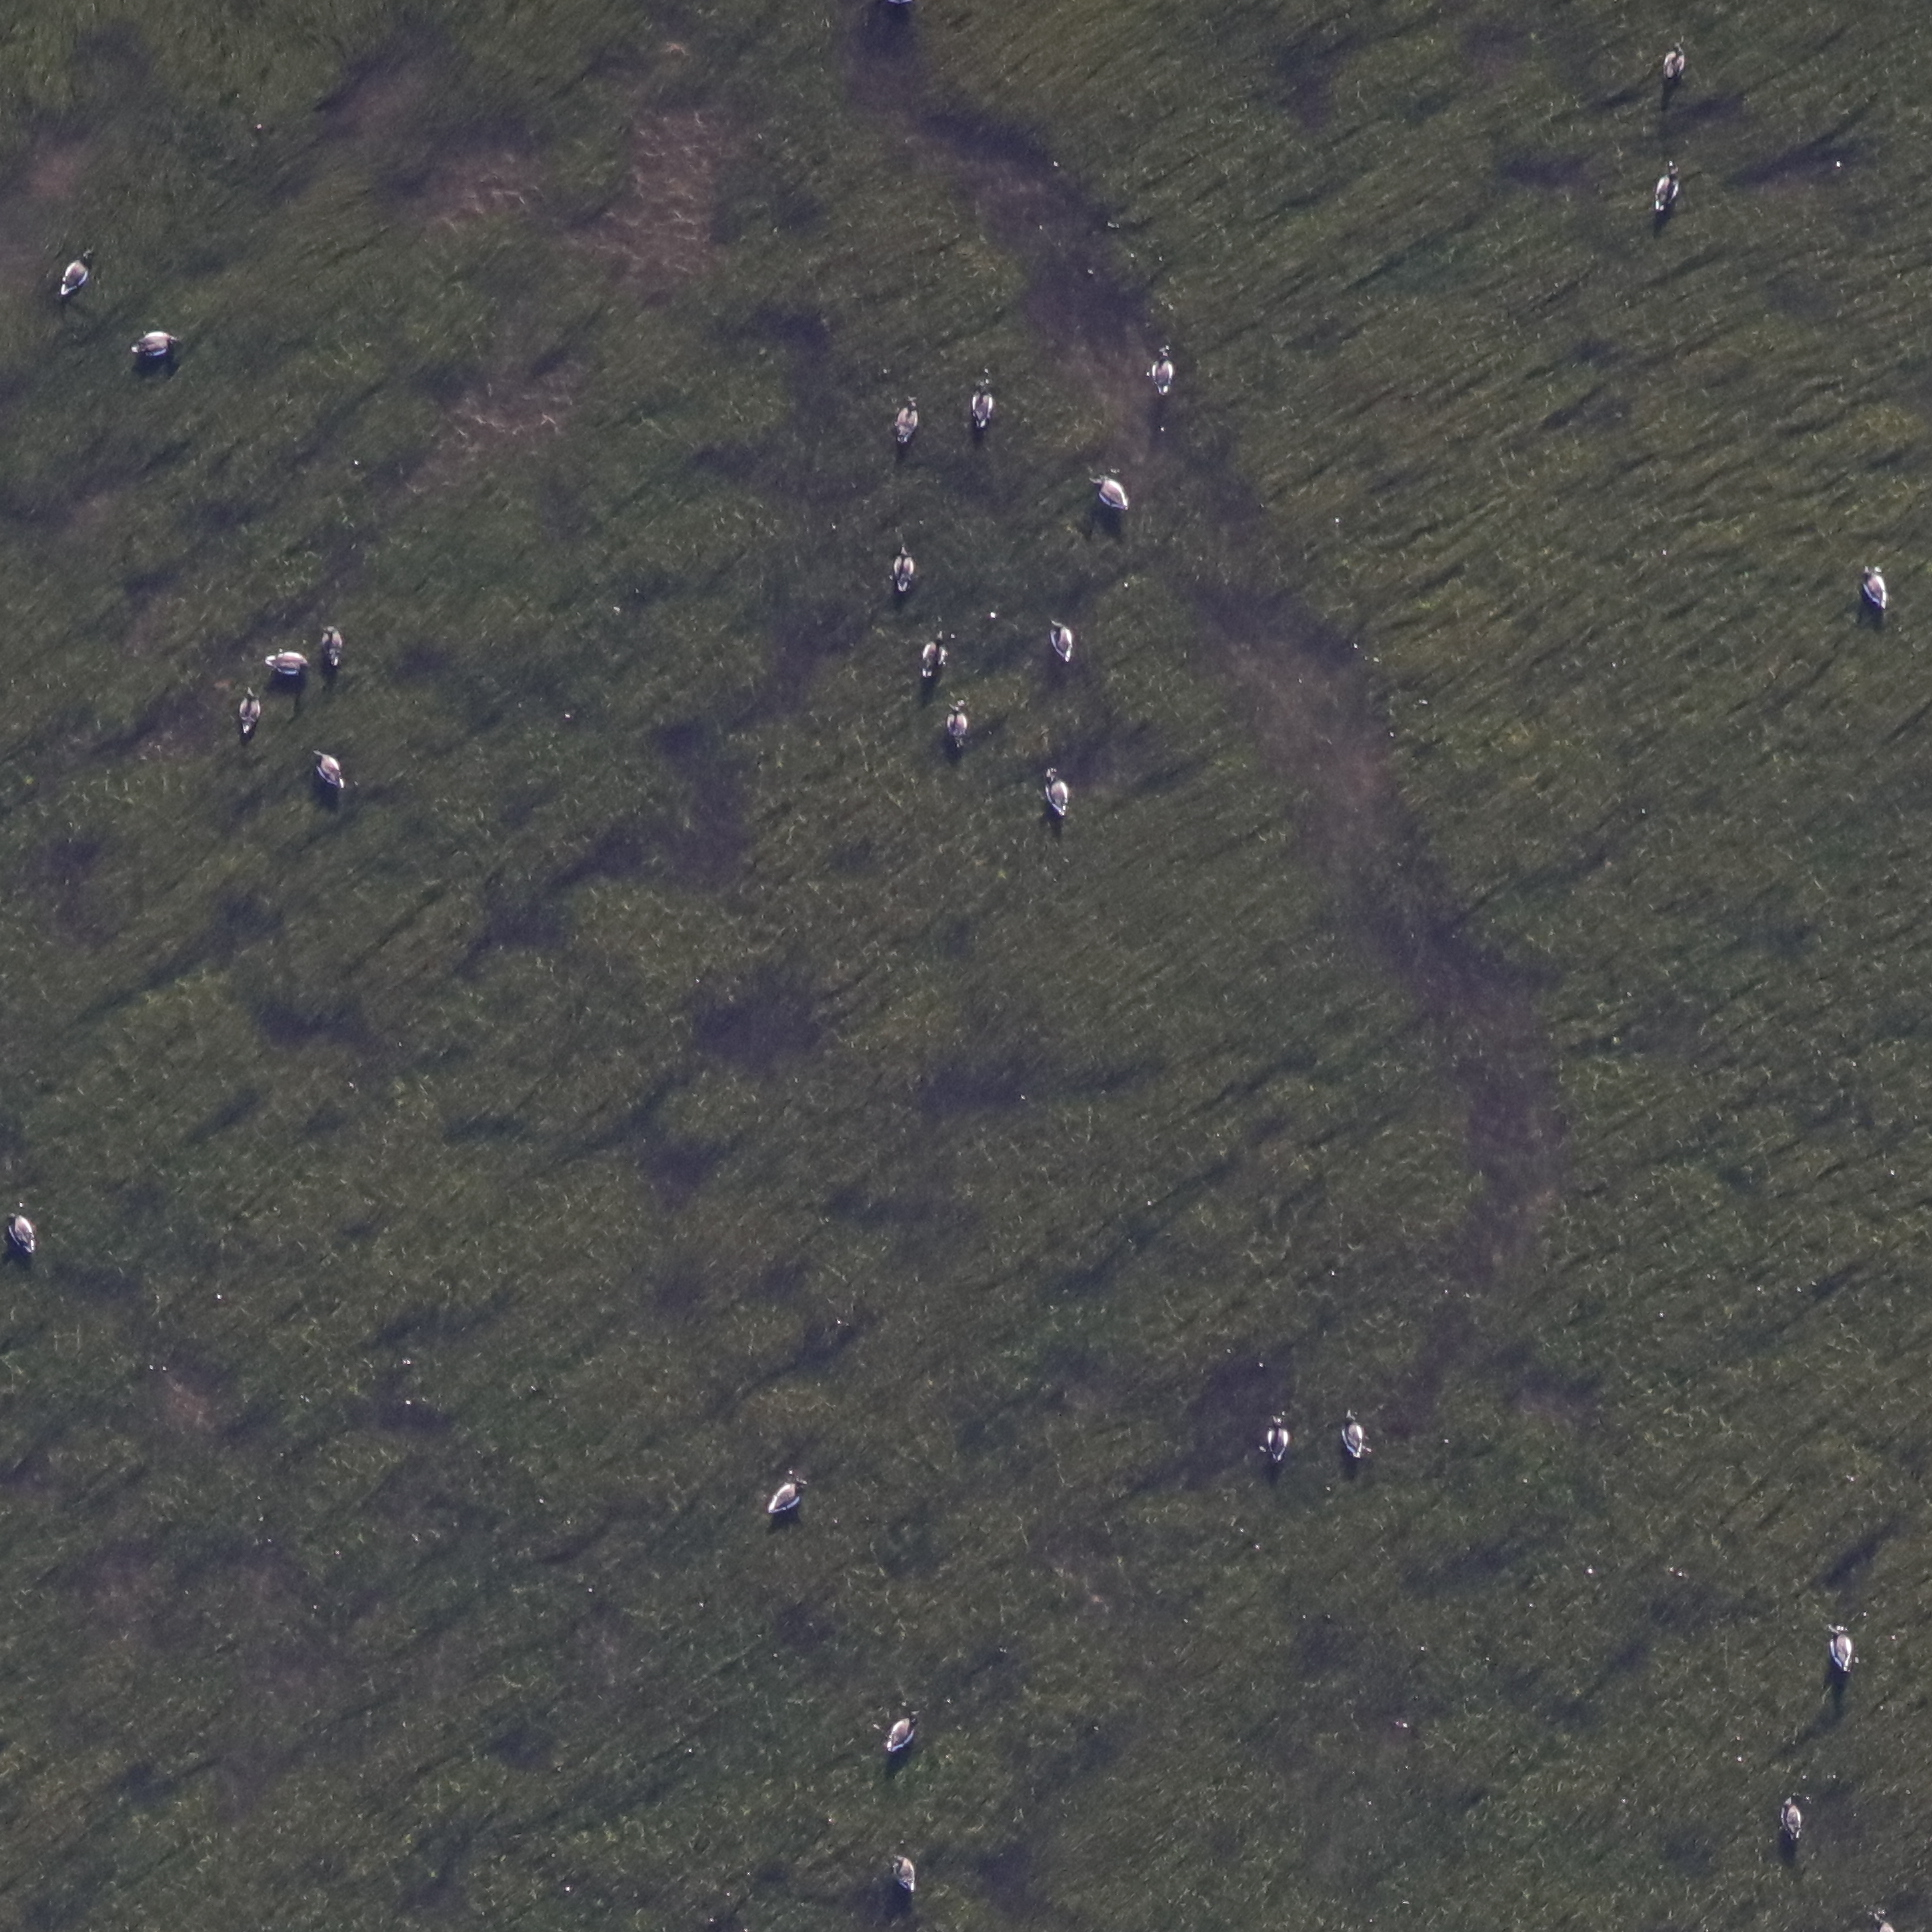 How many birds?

26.